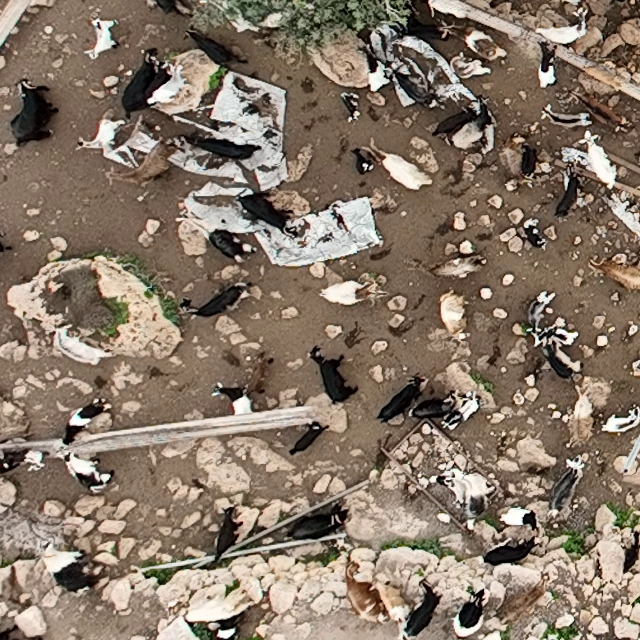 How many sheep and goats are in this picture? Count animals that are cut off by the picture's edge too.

62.